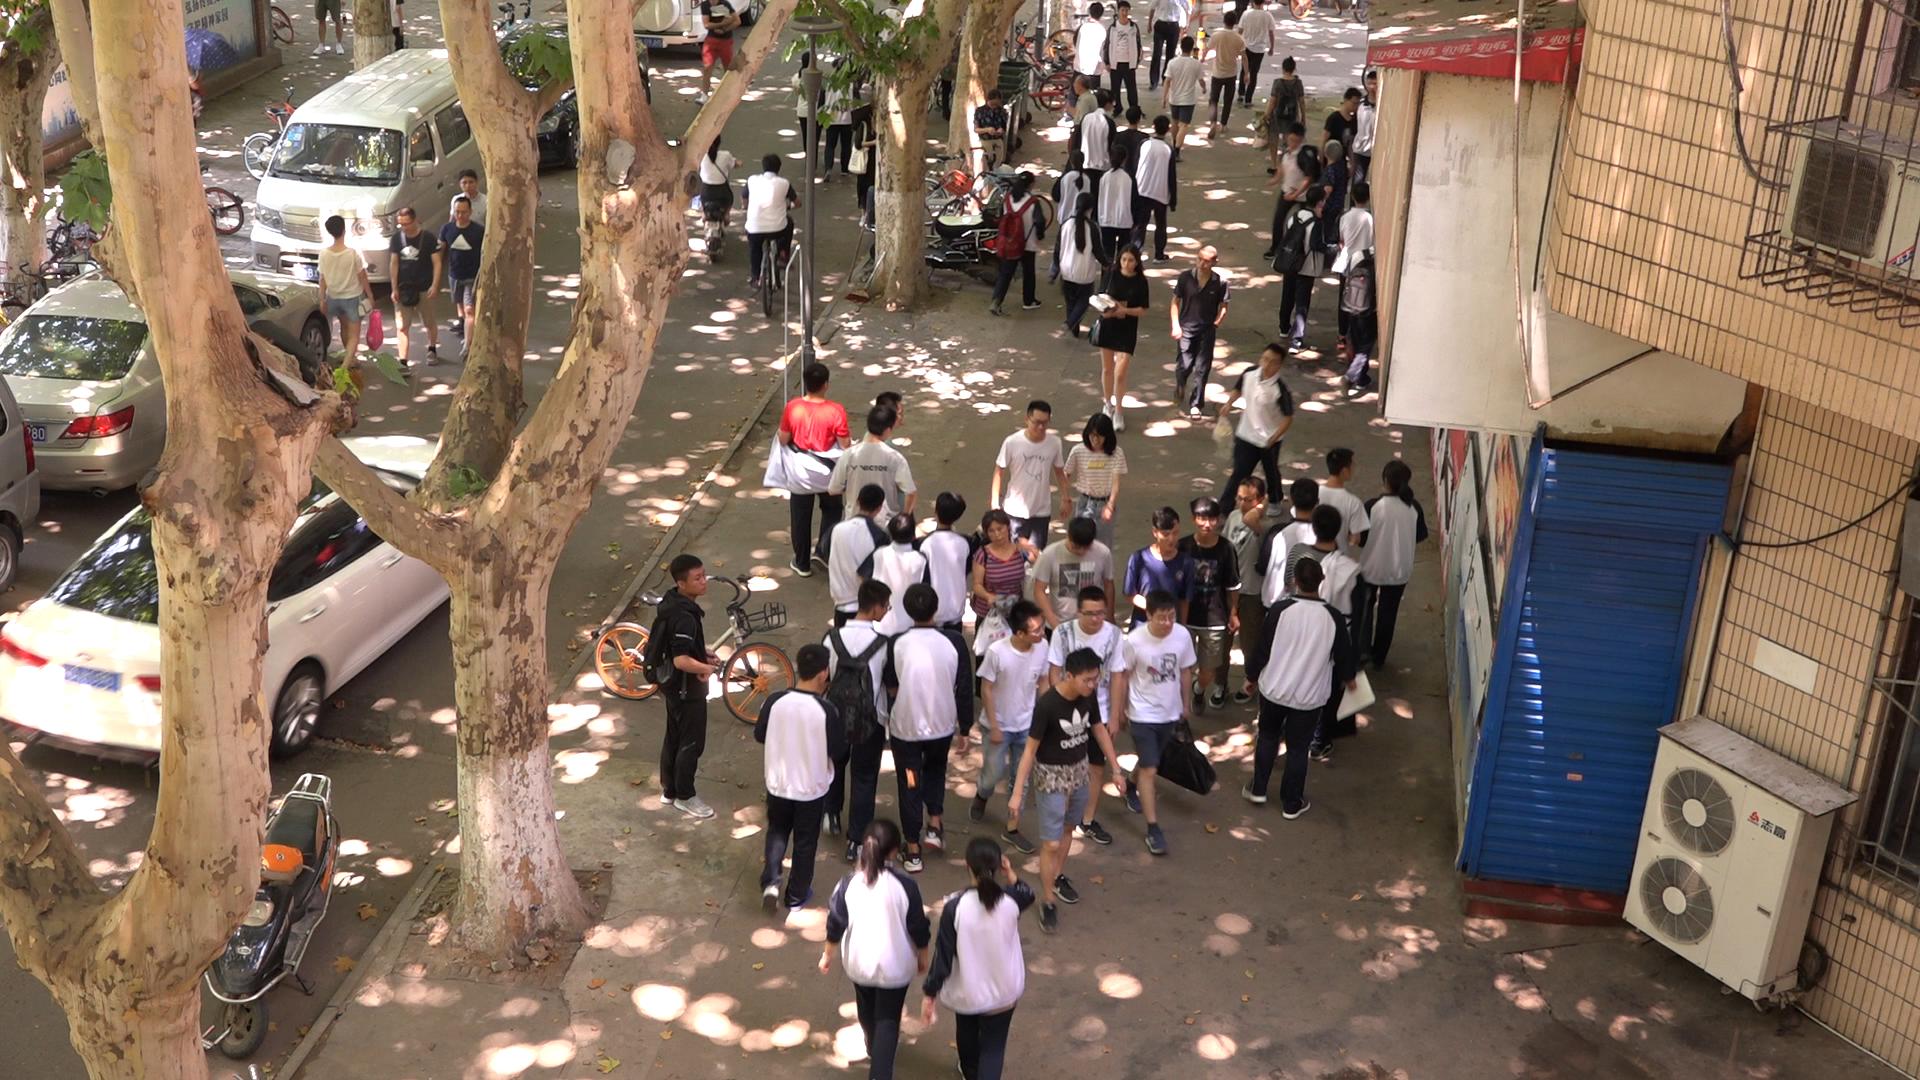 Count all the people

62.